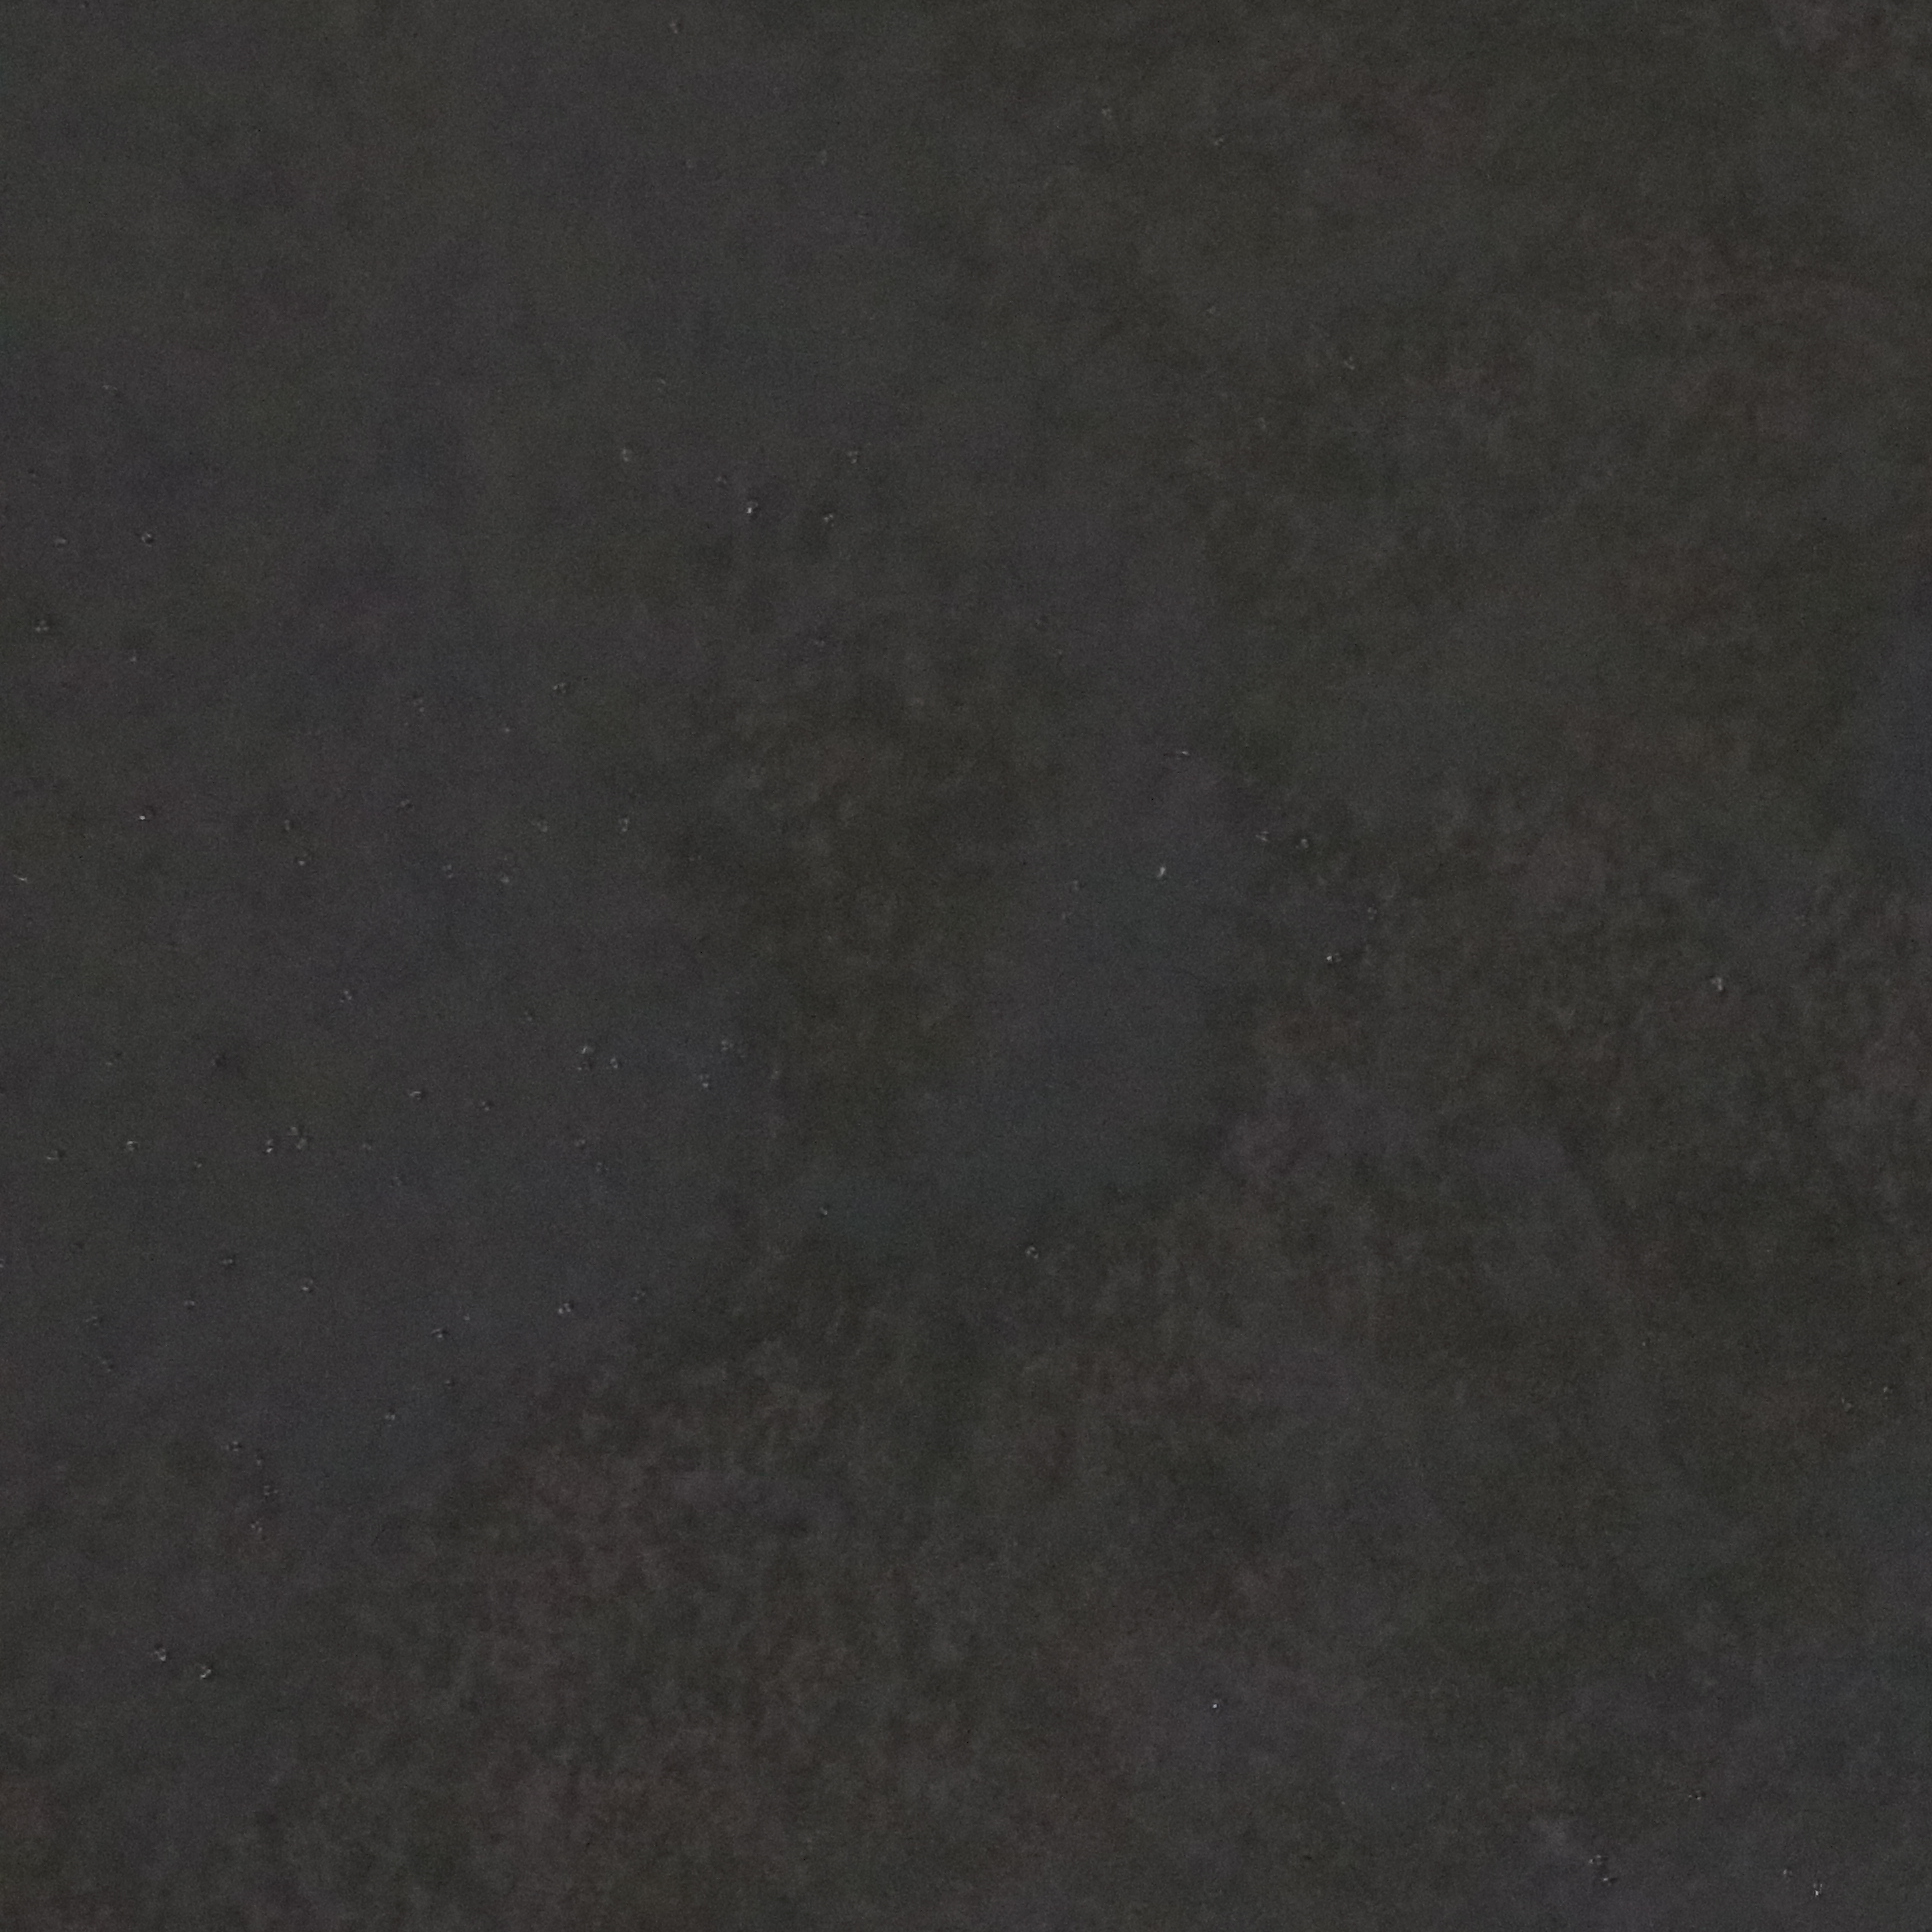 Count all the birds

85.